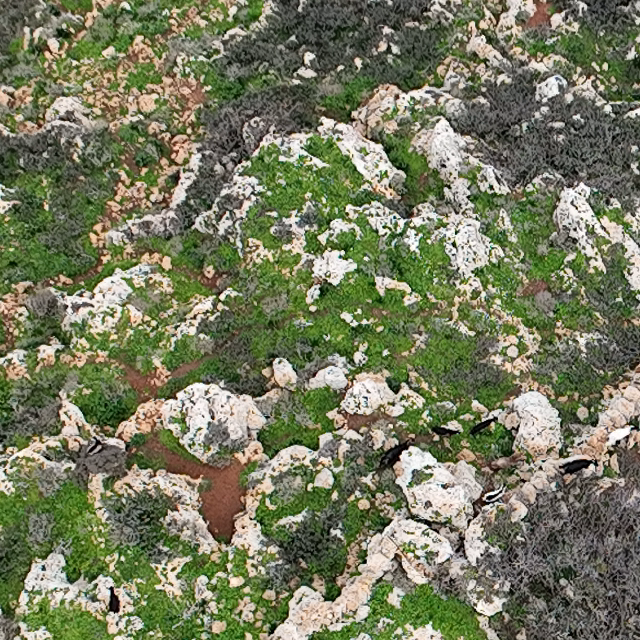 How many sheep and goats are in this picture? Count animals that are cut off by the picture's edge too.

10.